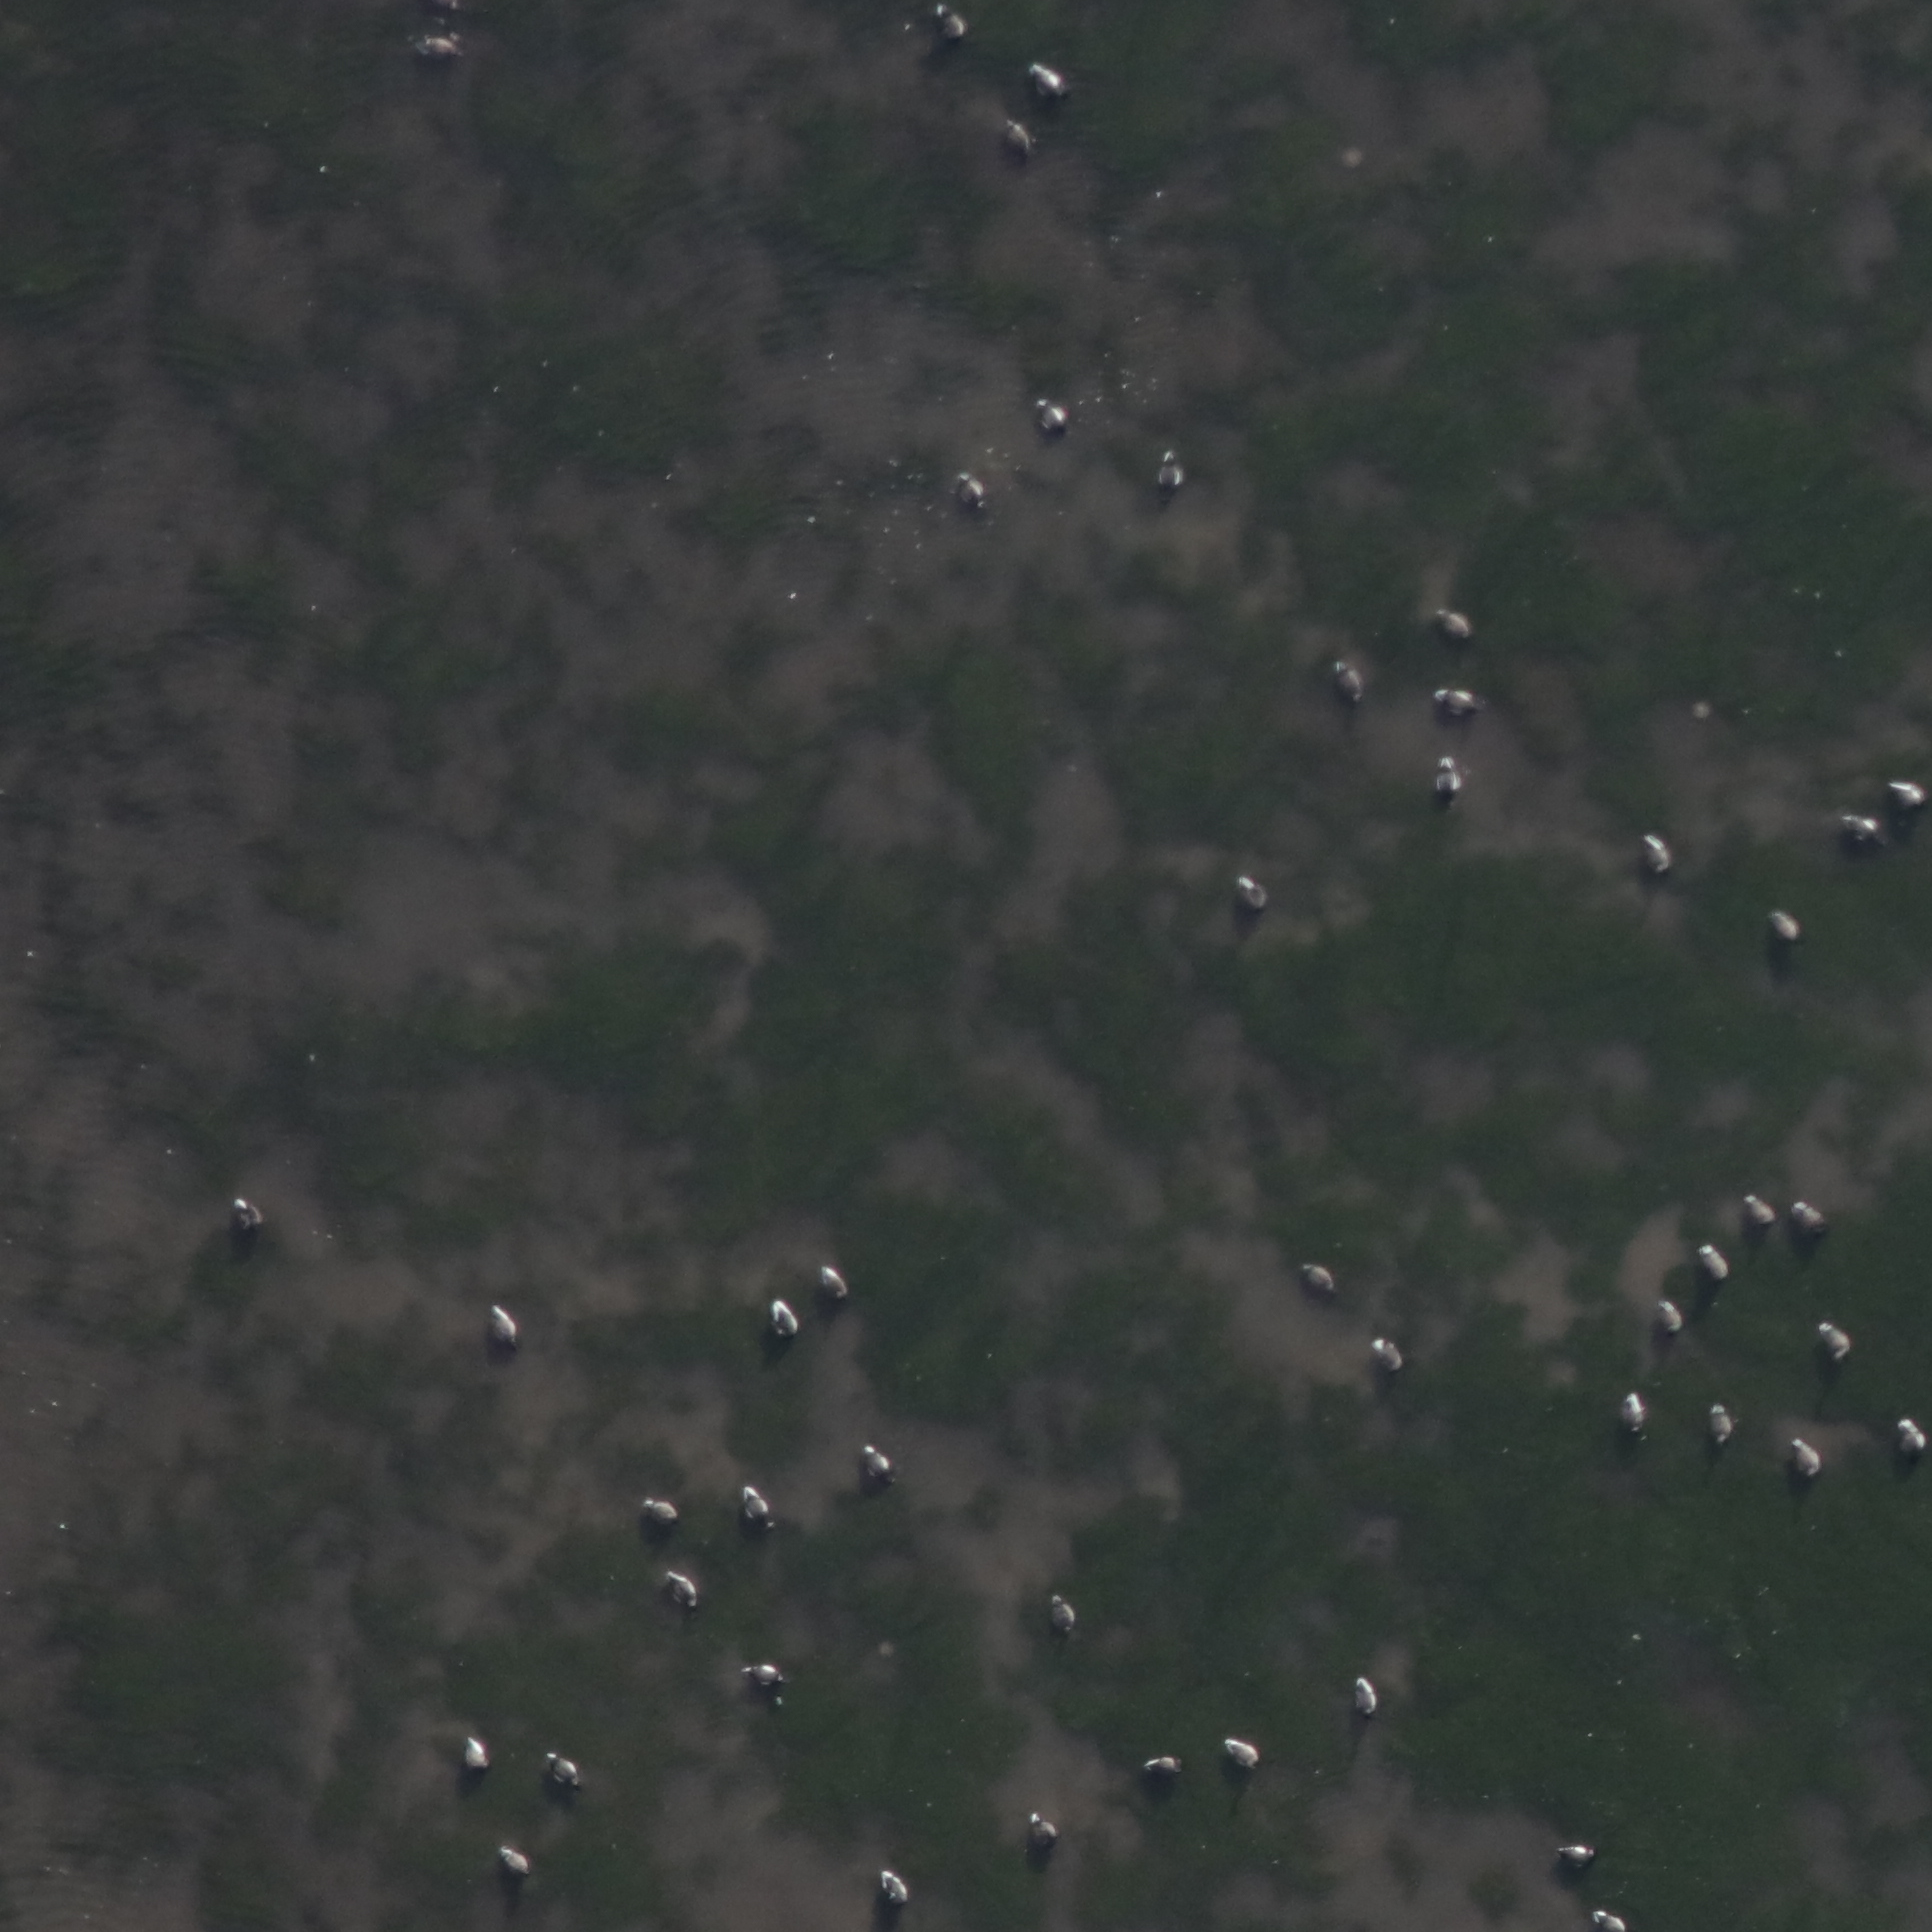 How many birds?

47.